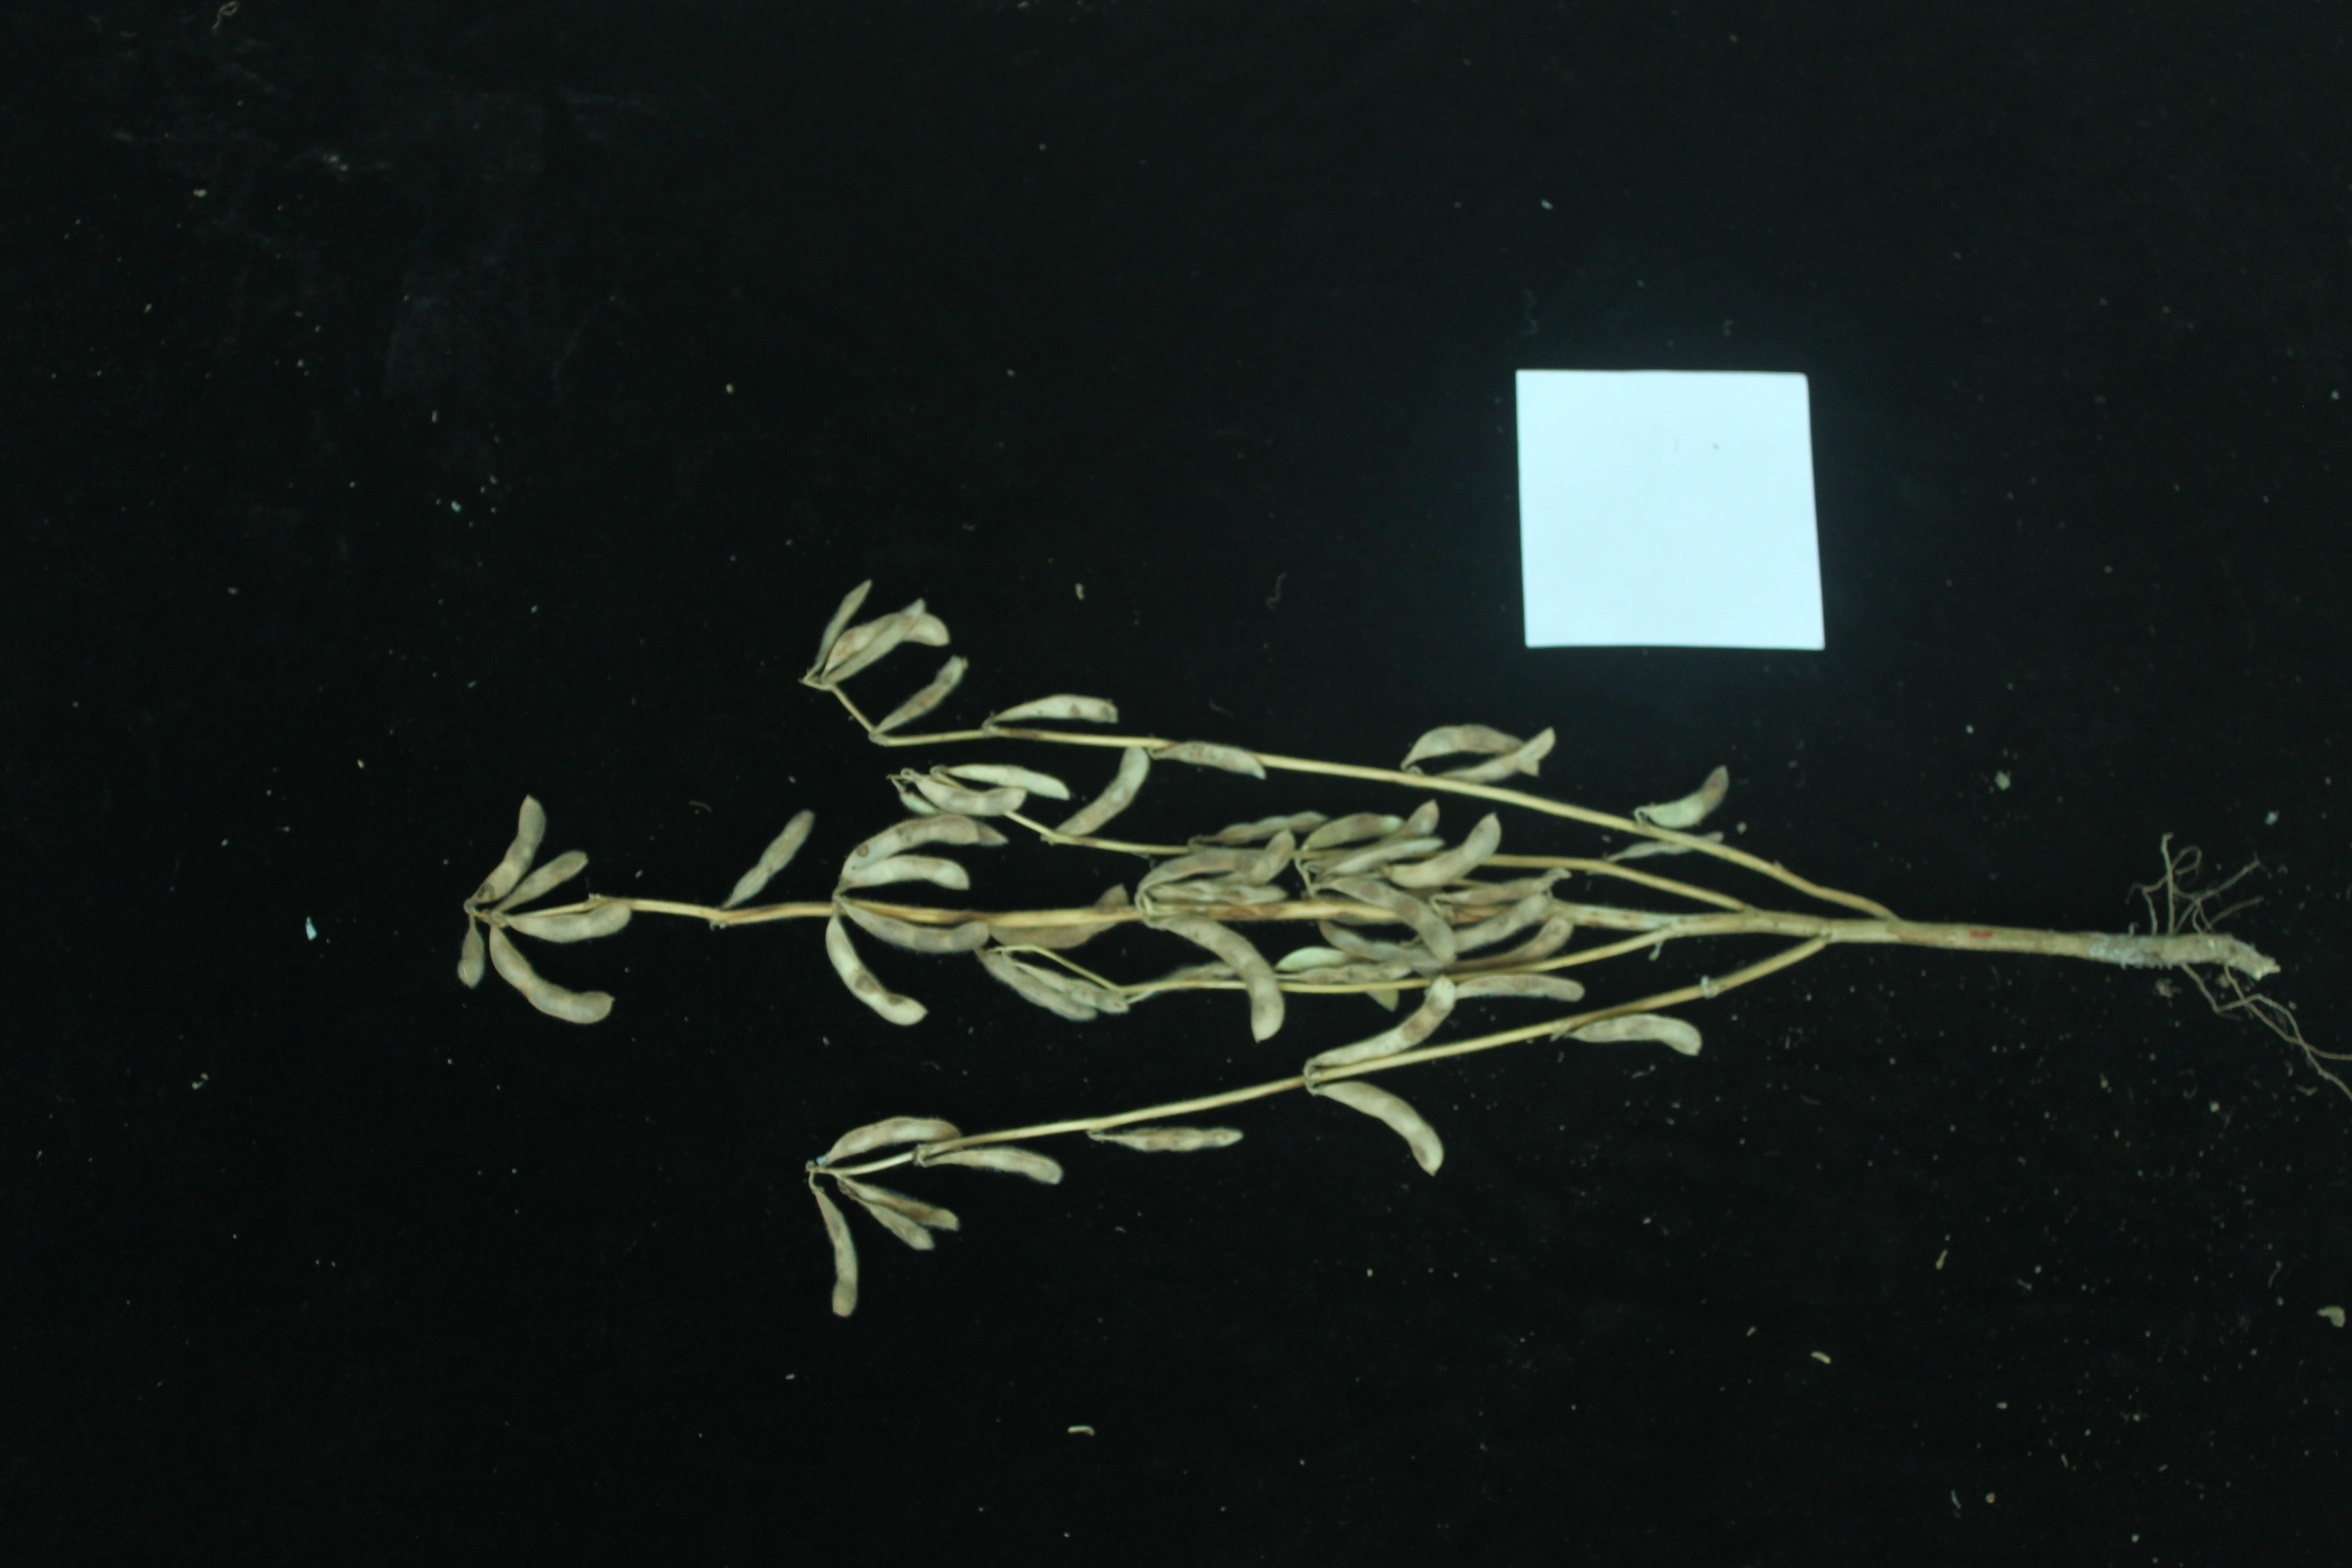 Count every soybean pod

49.